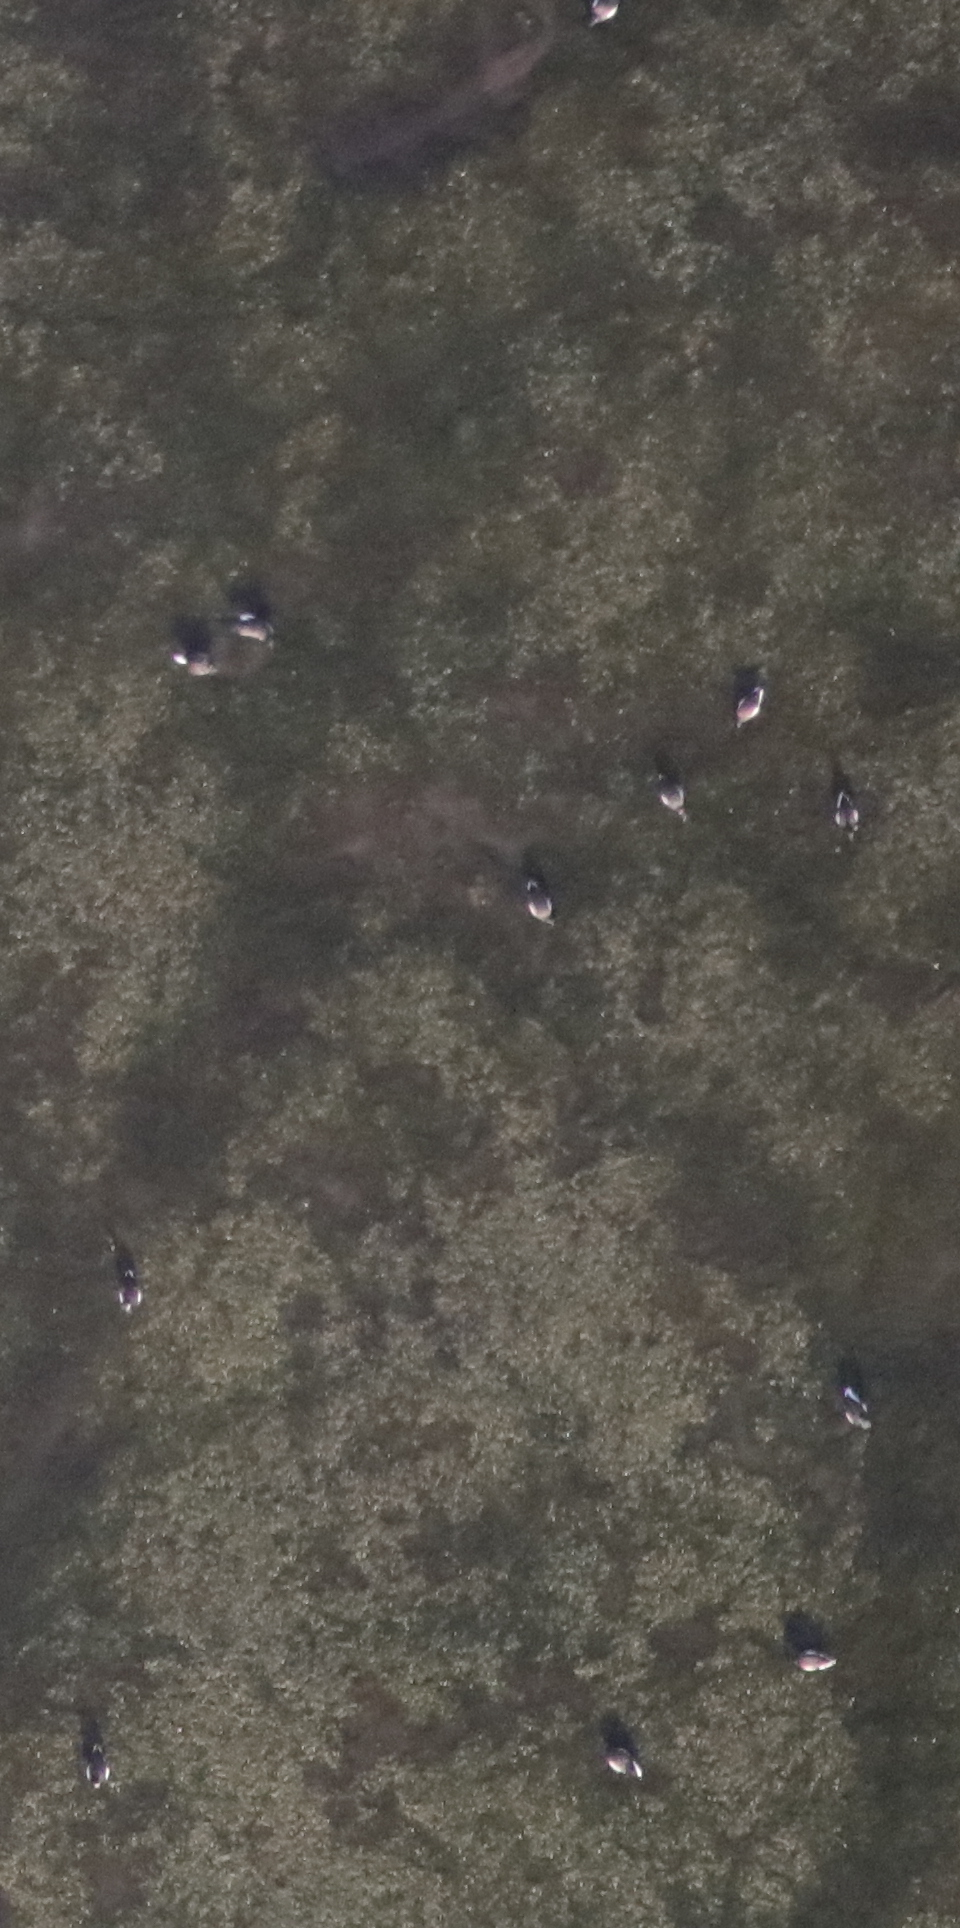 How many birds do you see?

12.